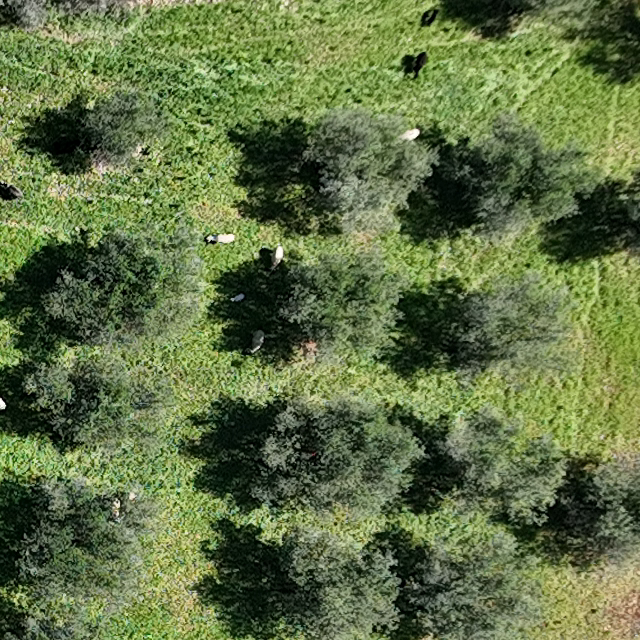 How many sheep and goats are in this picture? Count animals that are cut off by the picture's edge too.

8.